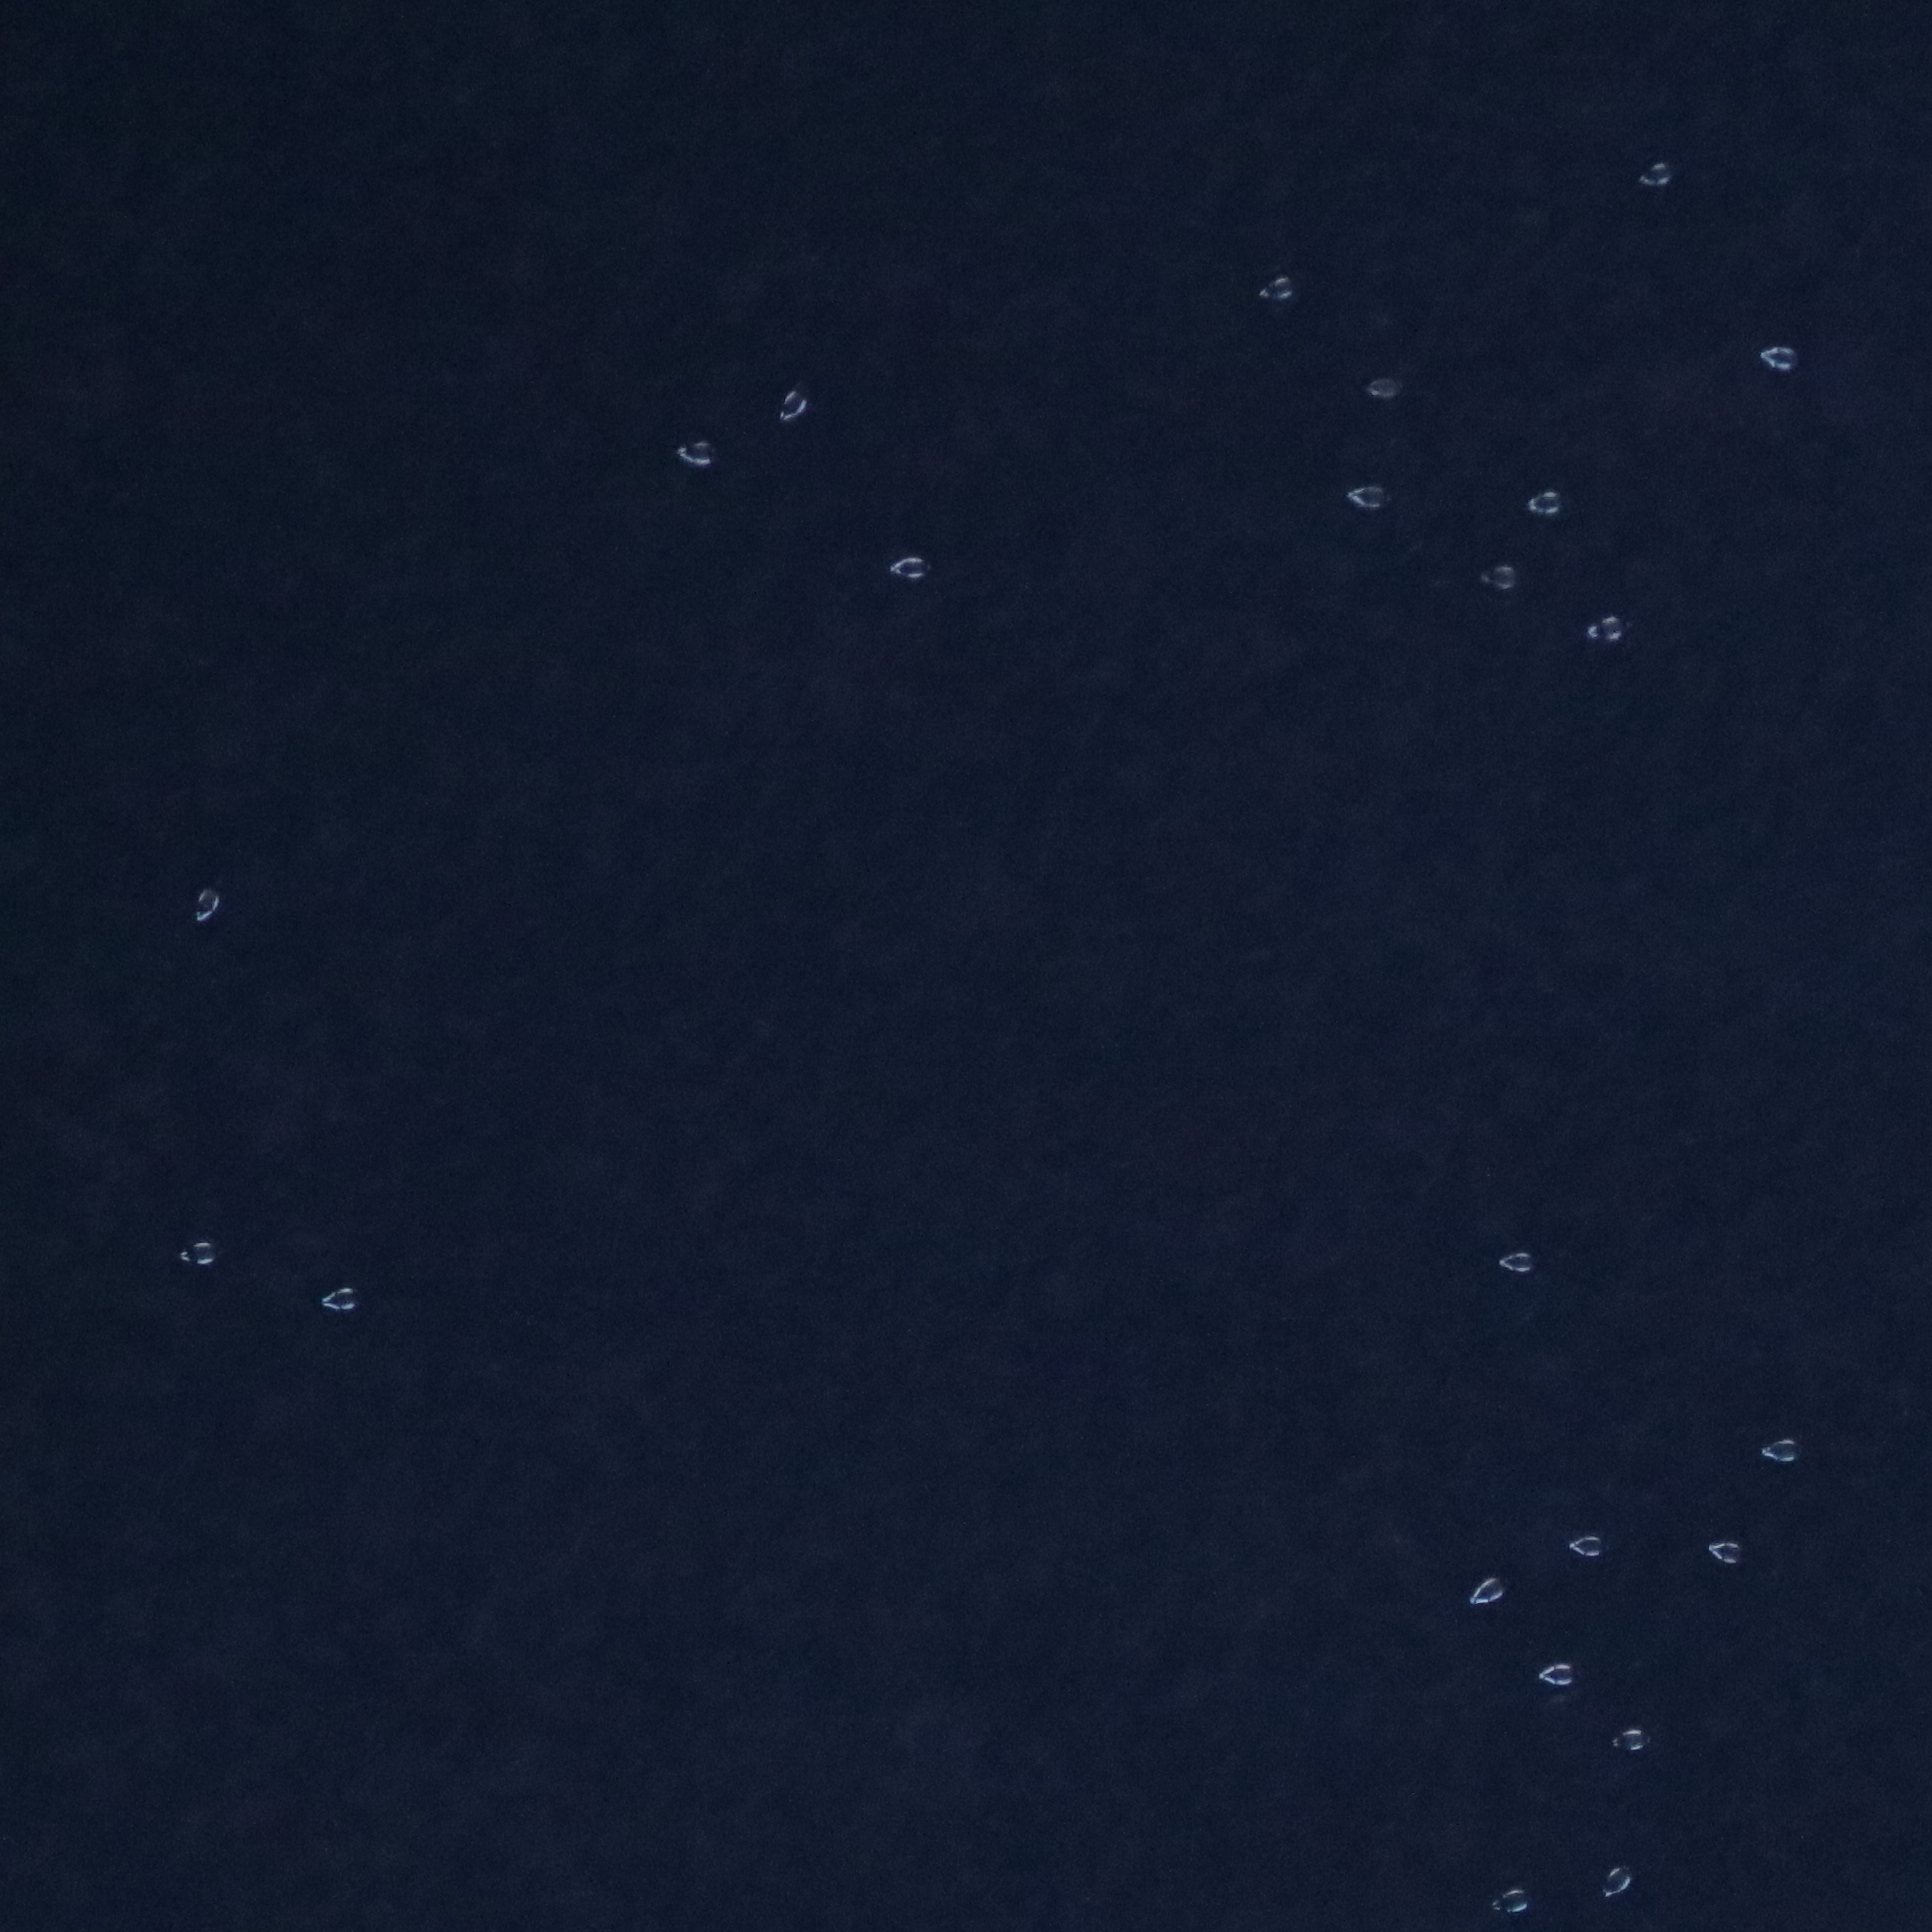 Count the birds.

23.